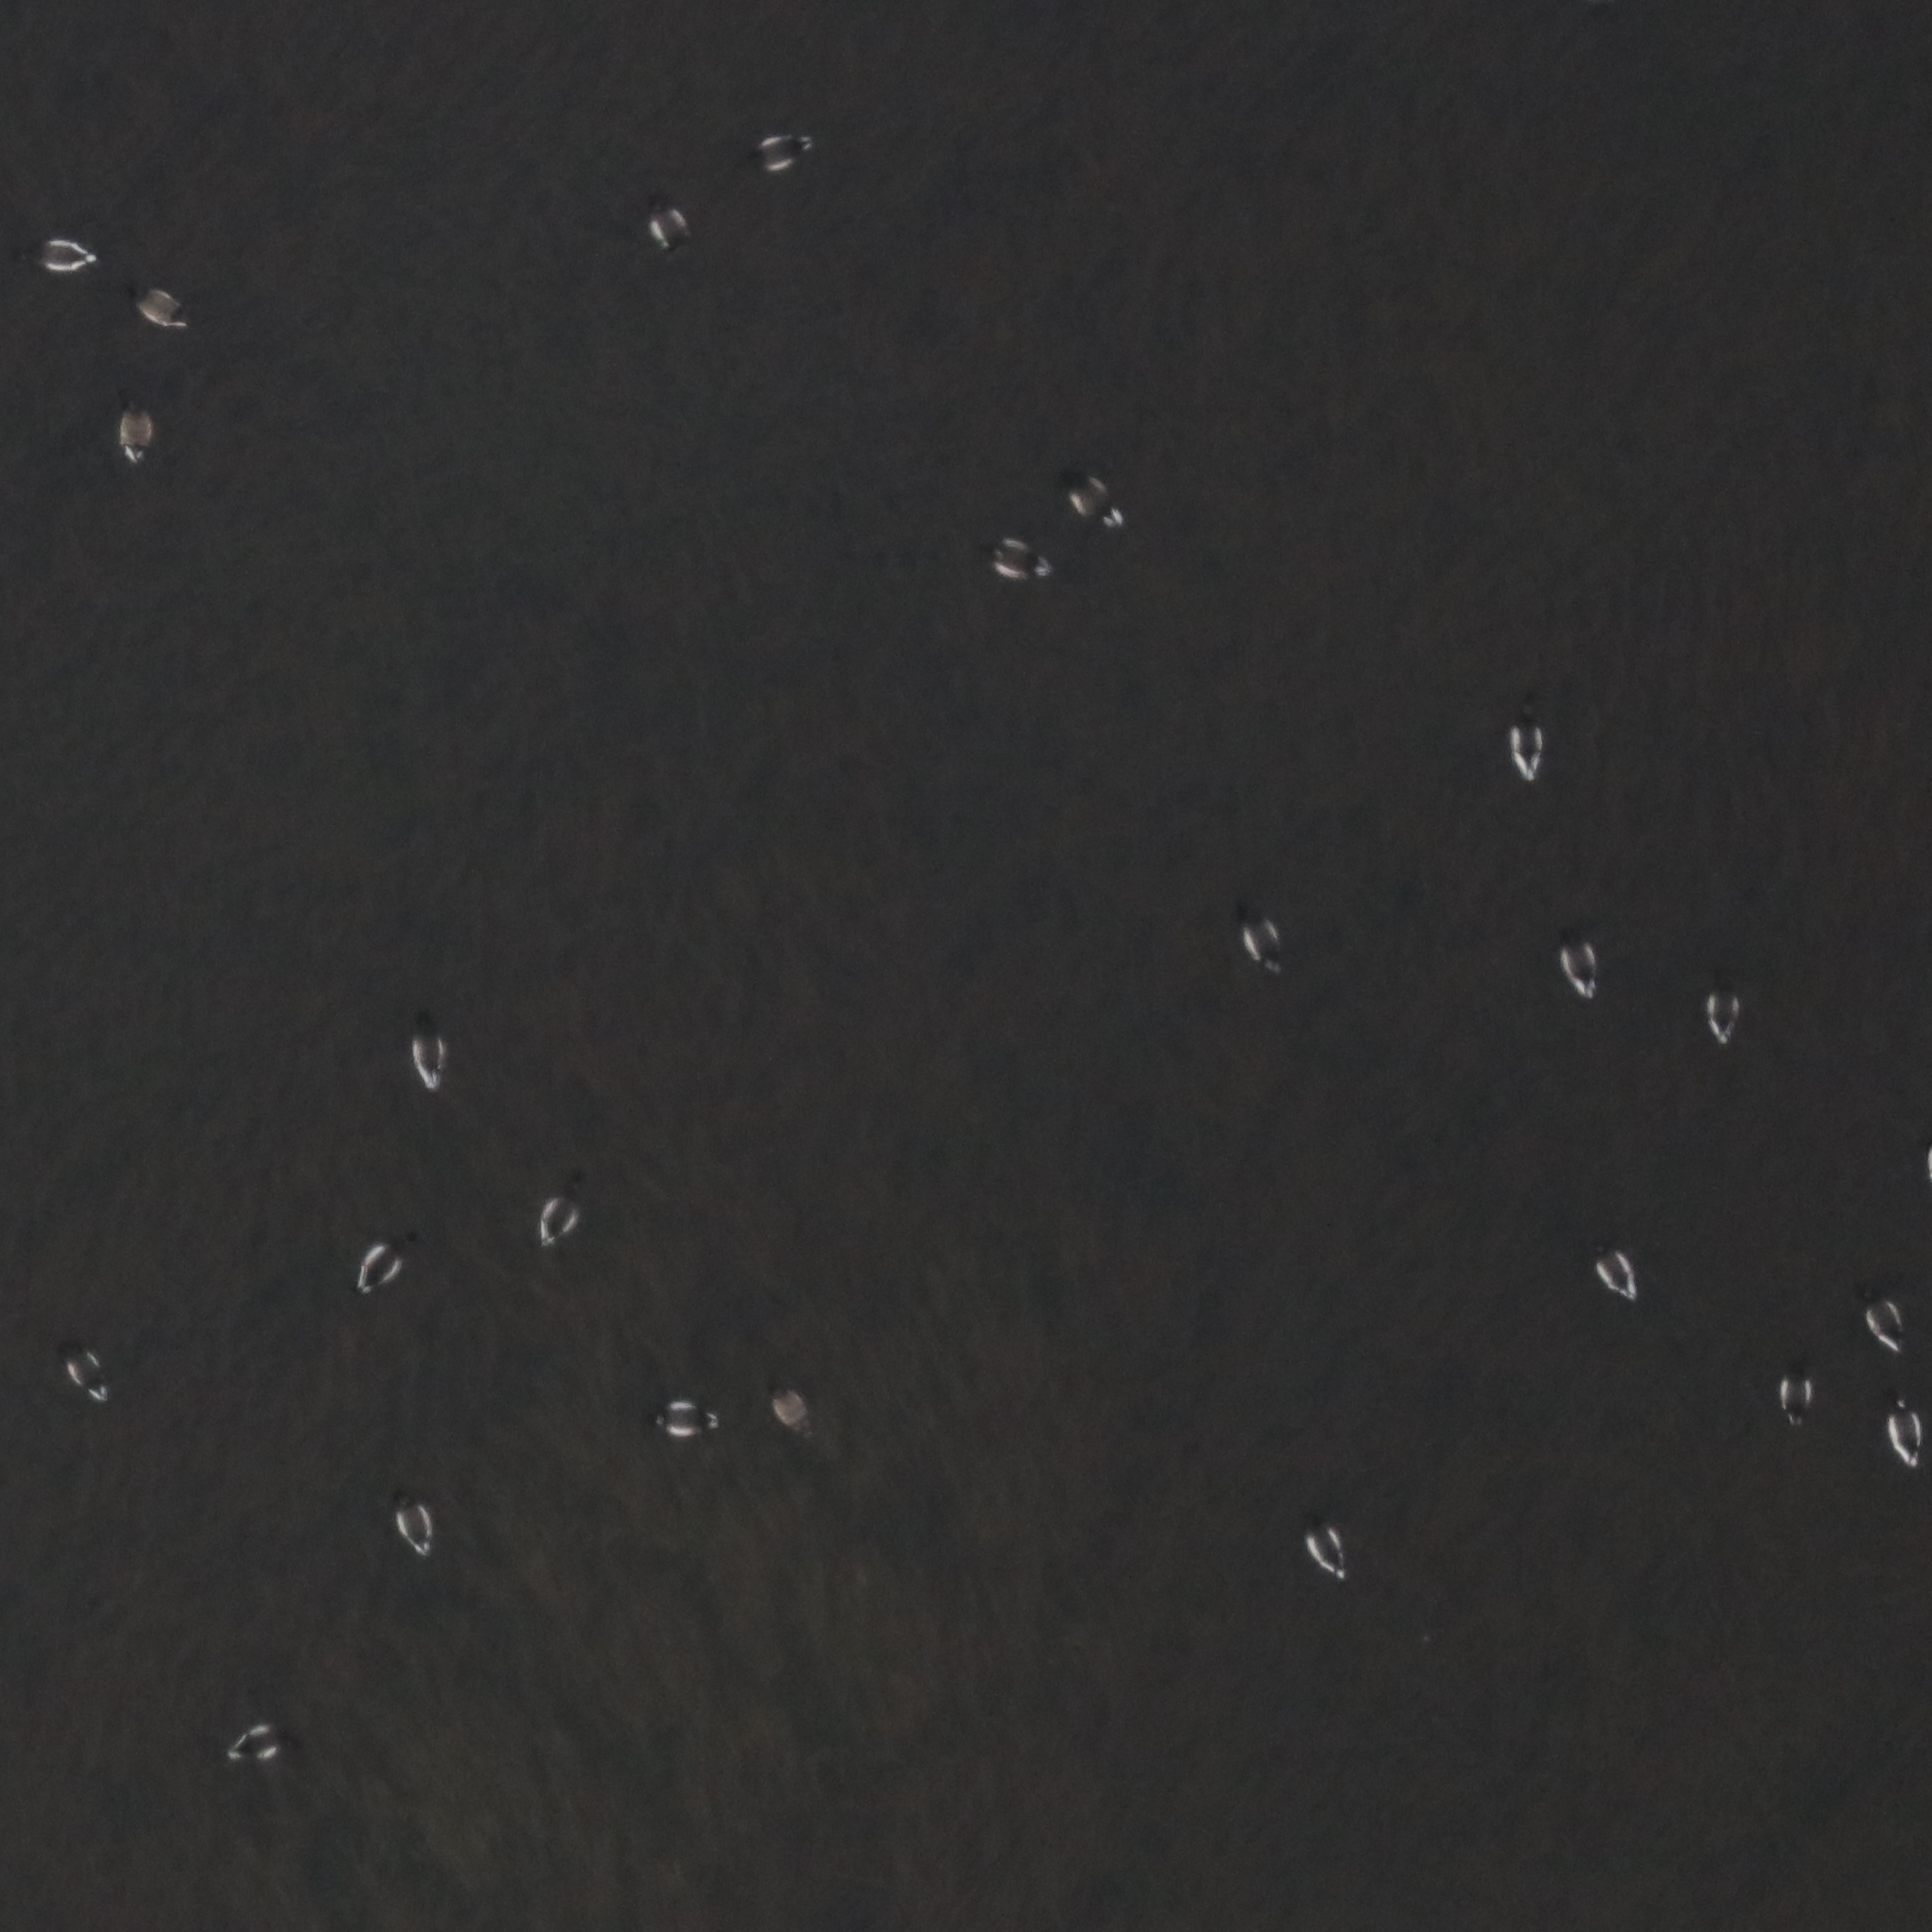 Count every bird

24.